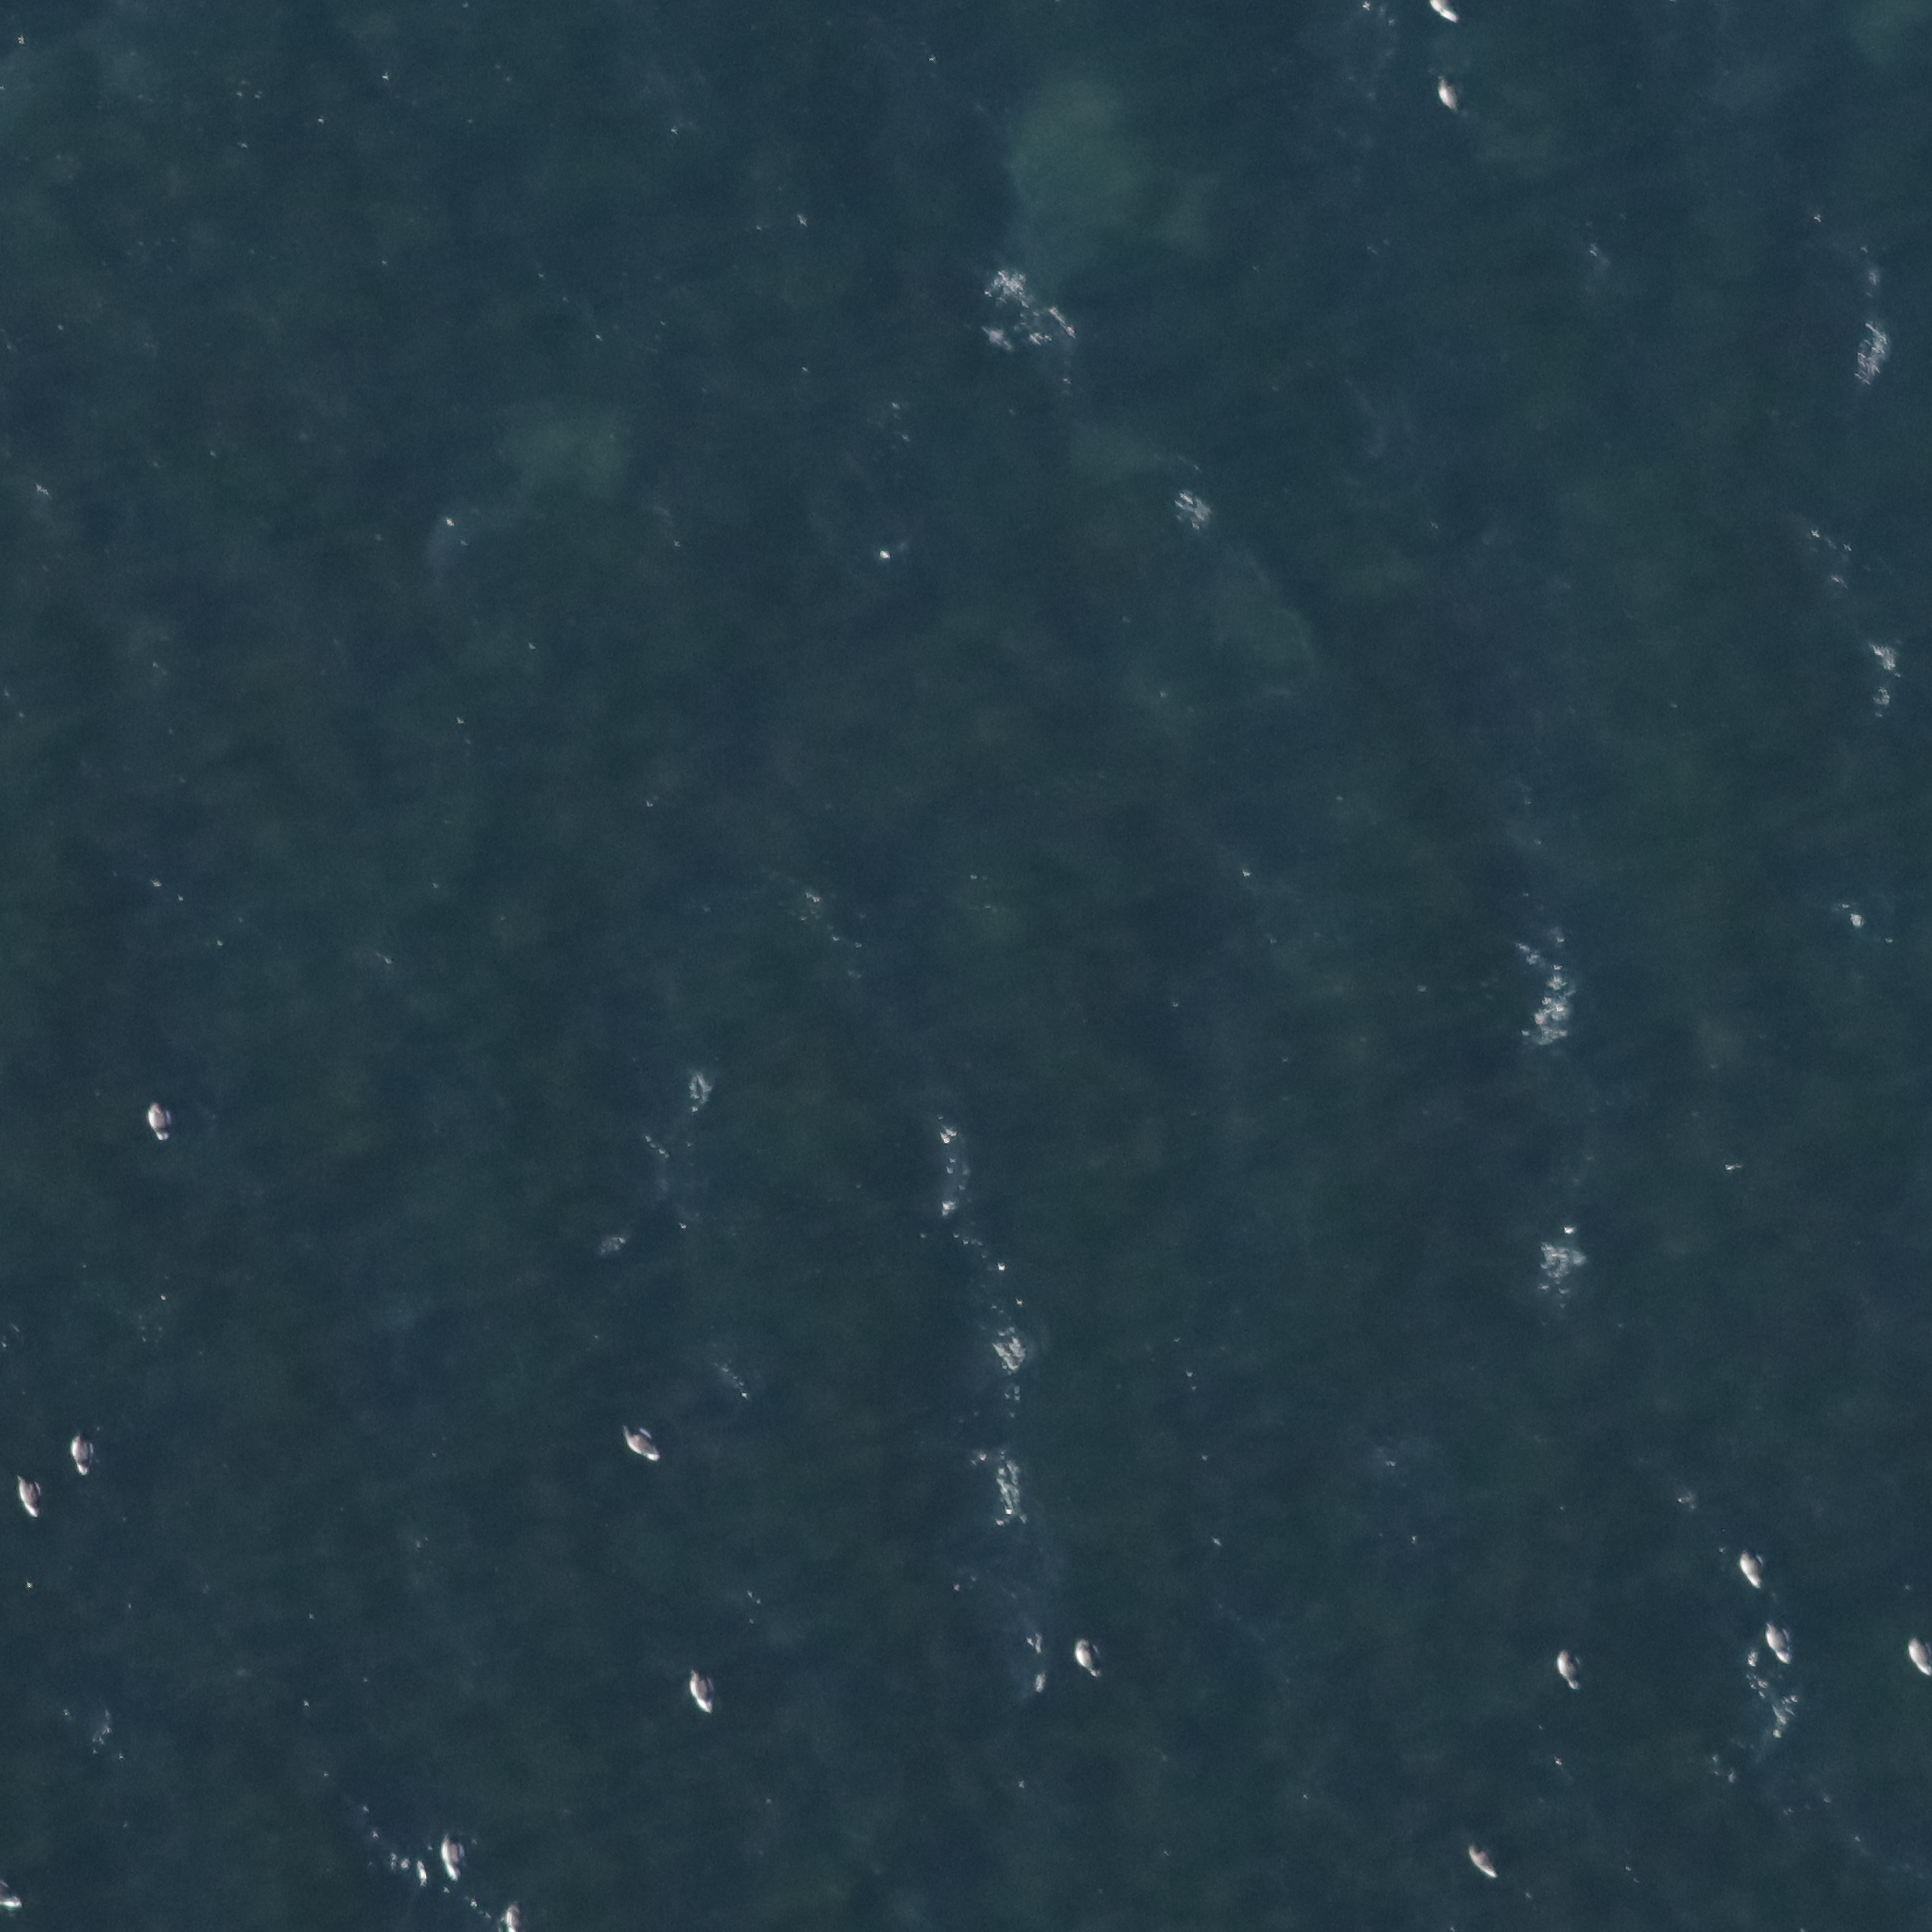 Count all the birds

14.